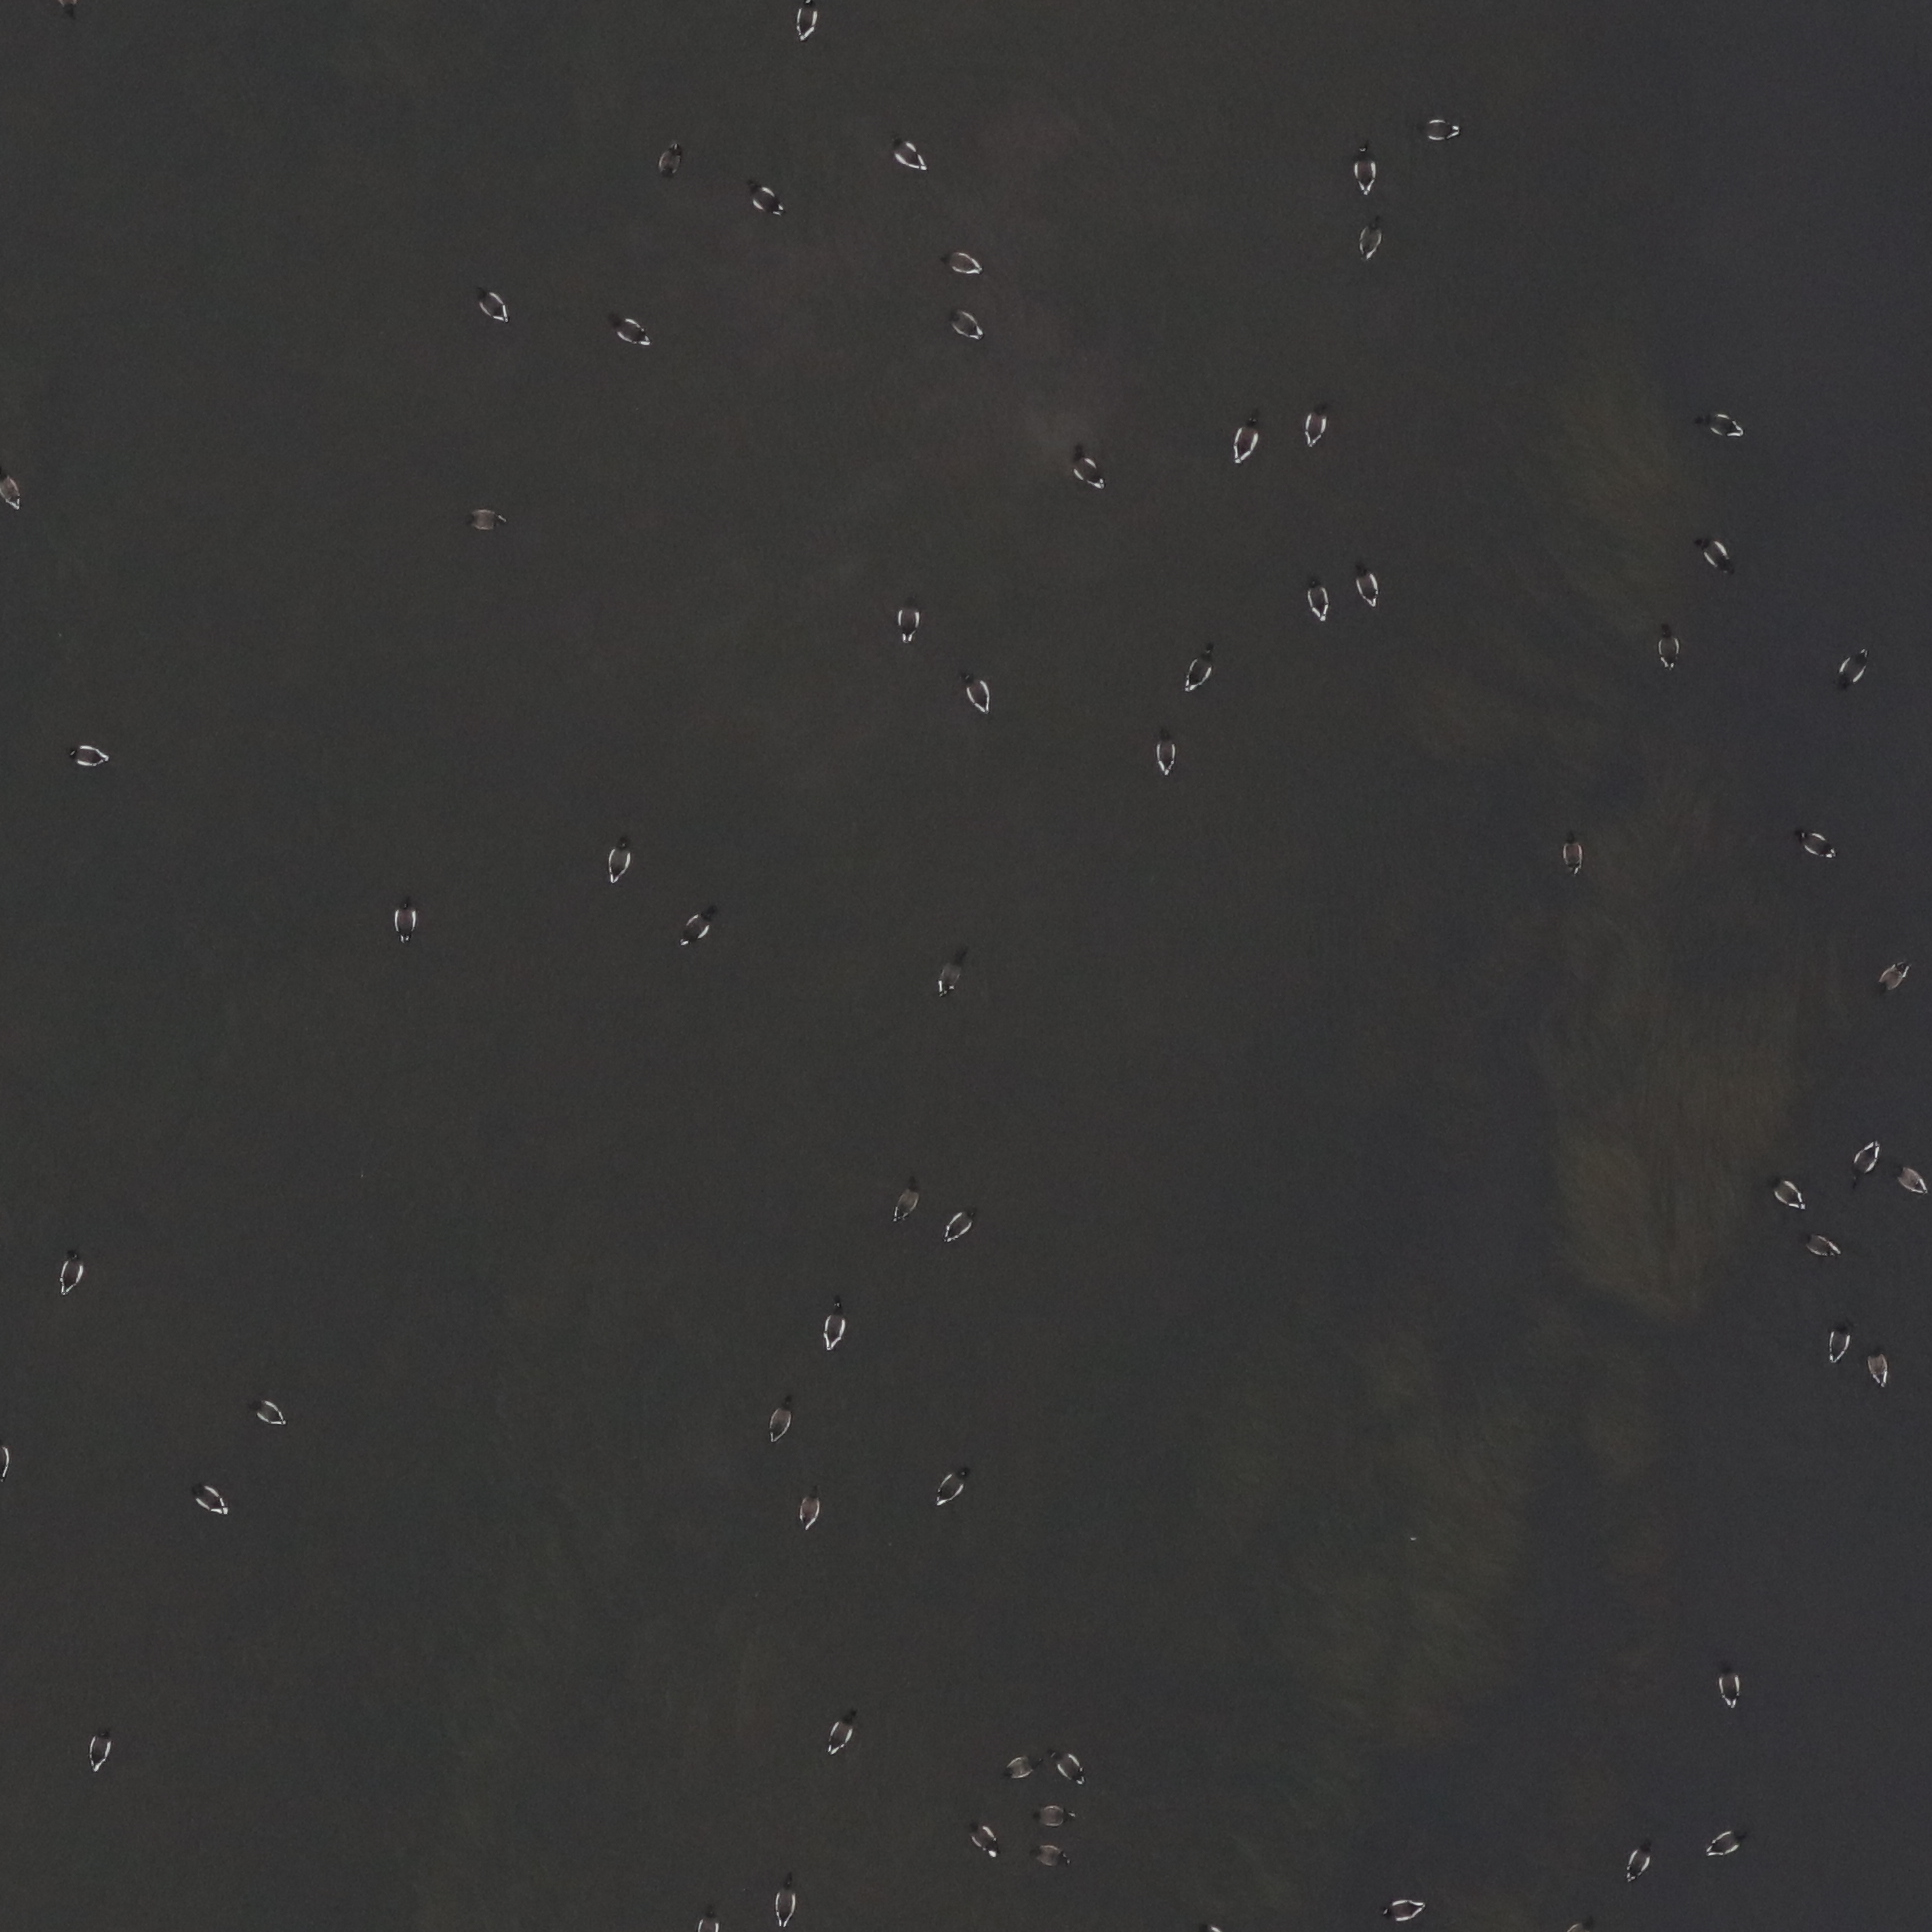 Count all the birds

63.